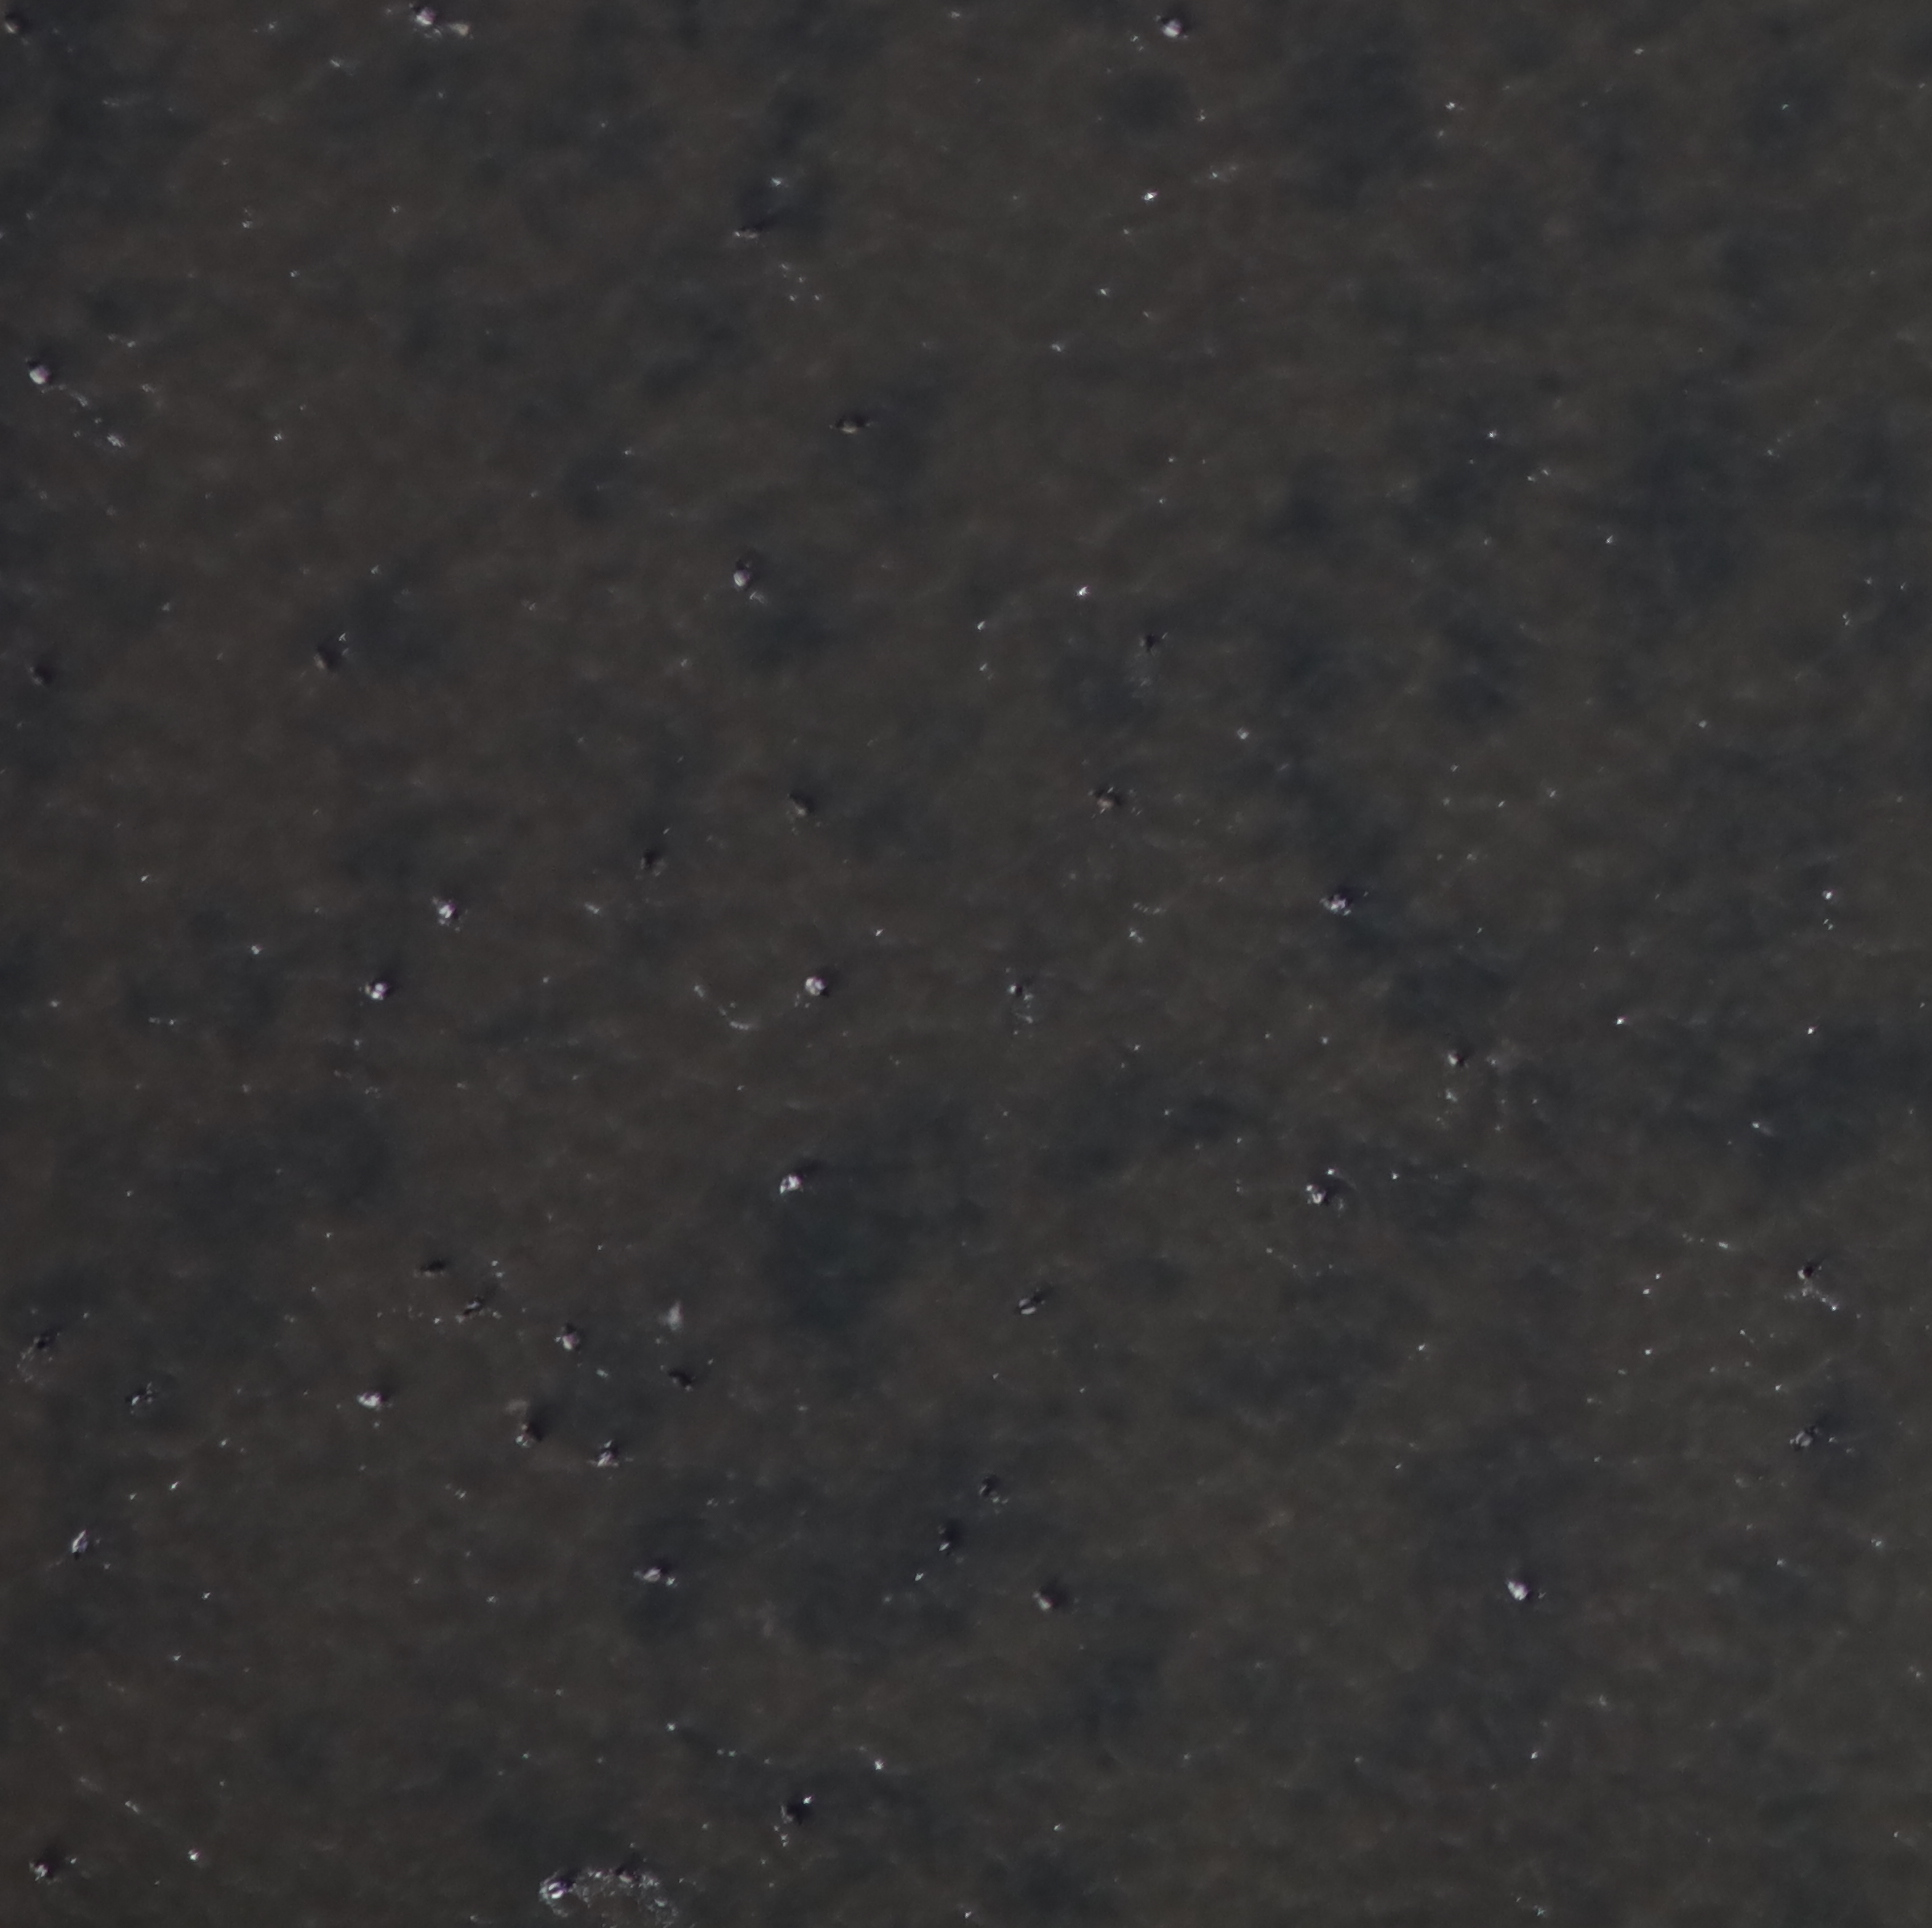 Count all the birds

42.